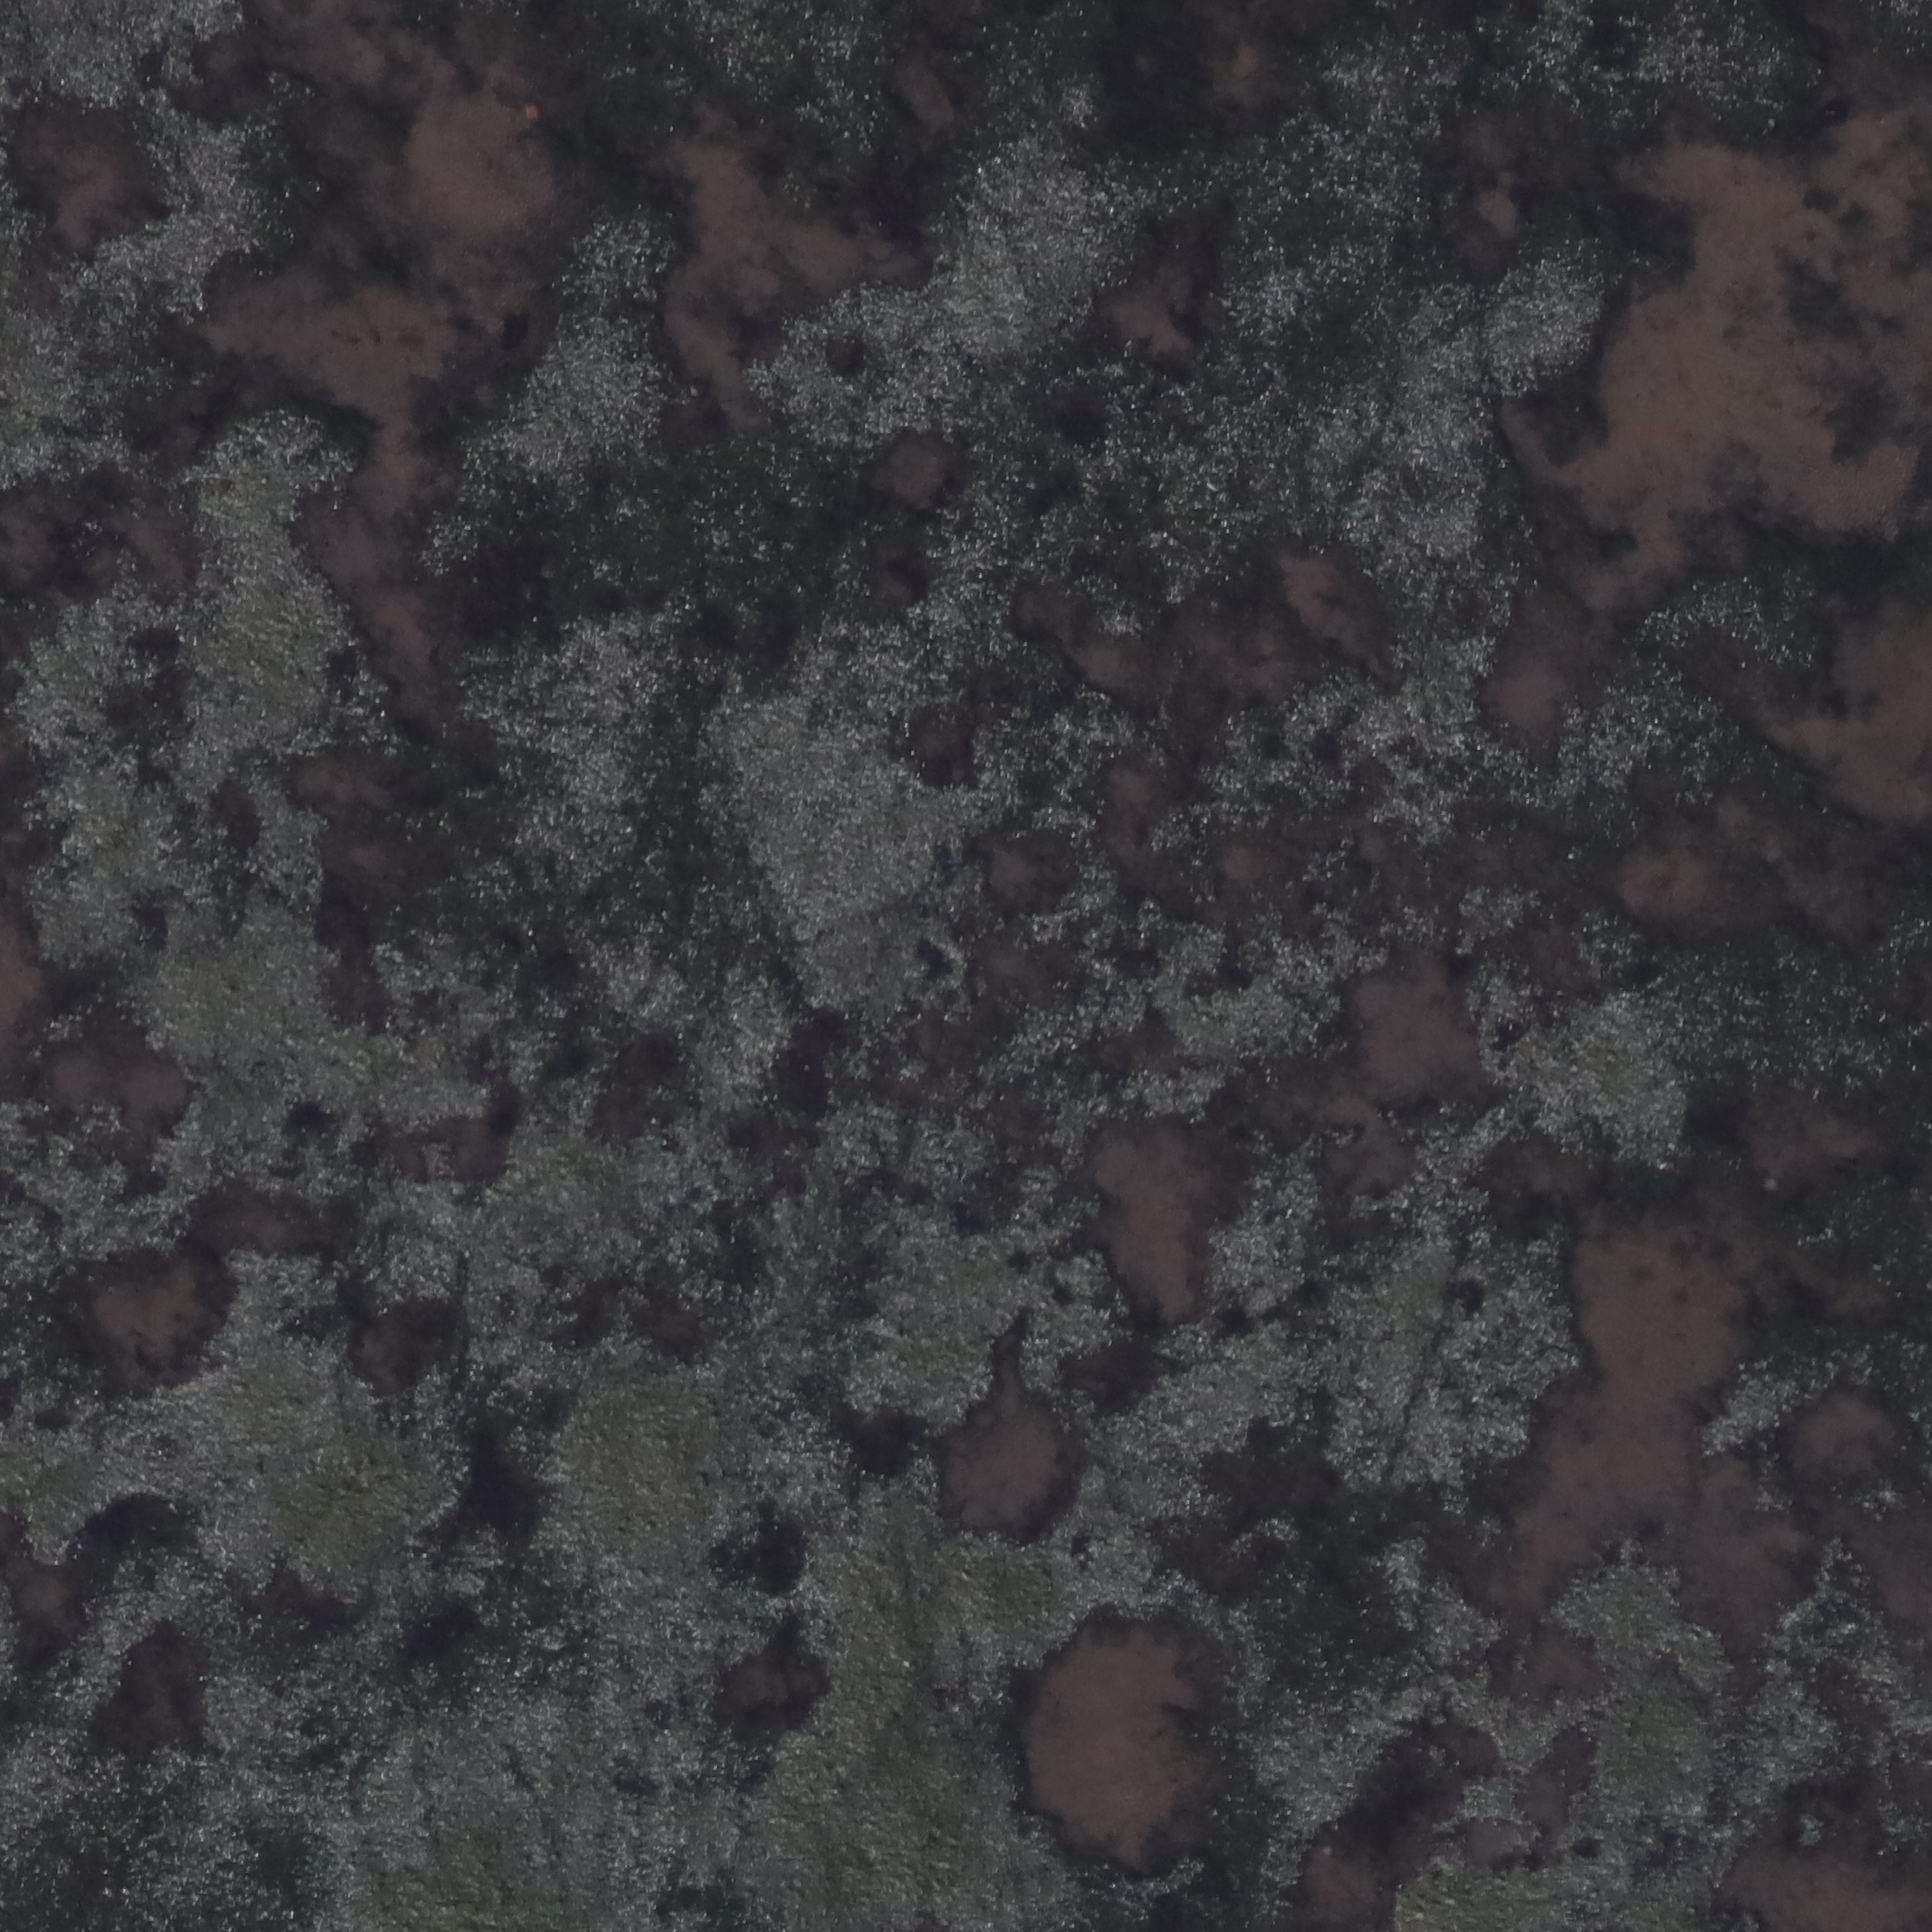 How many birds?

0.